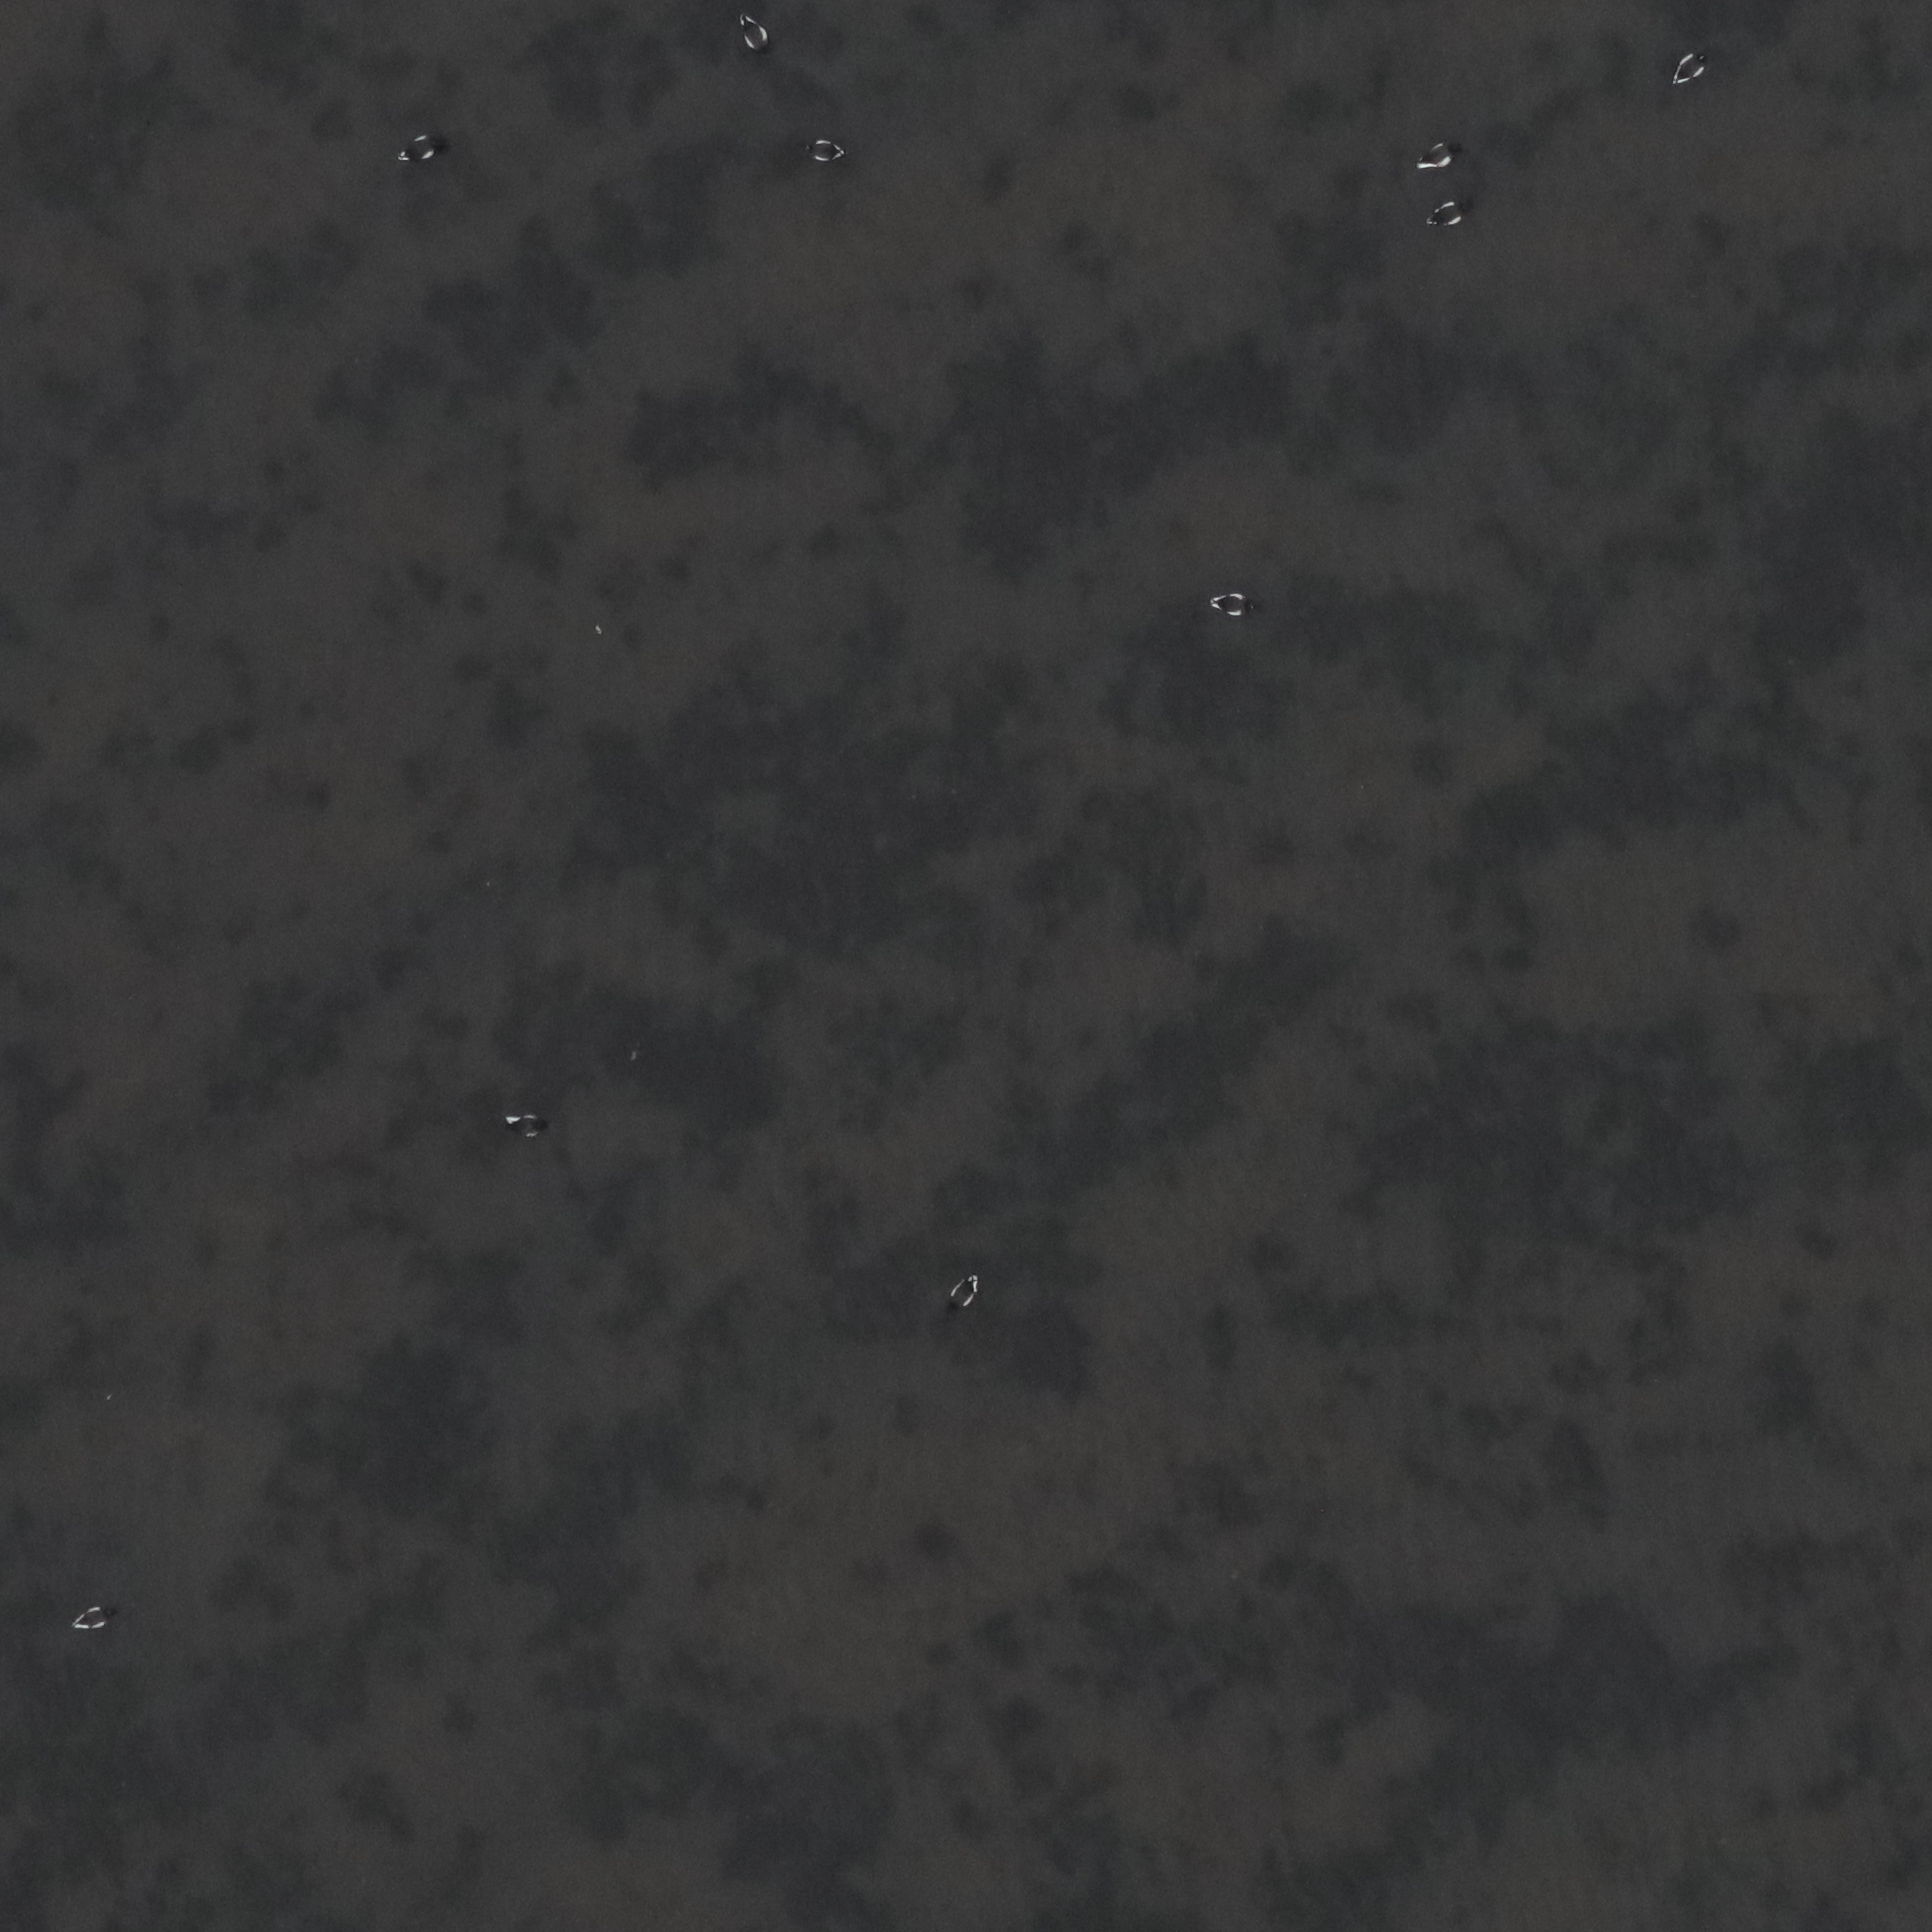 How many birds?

10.